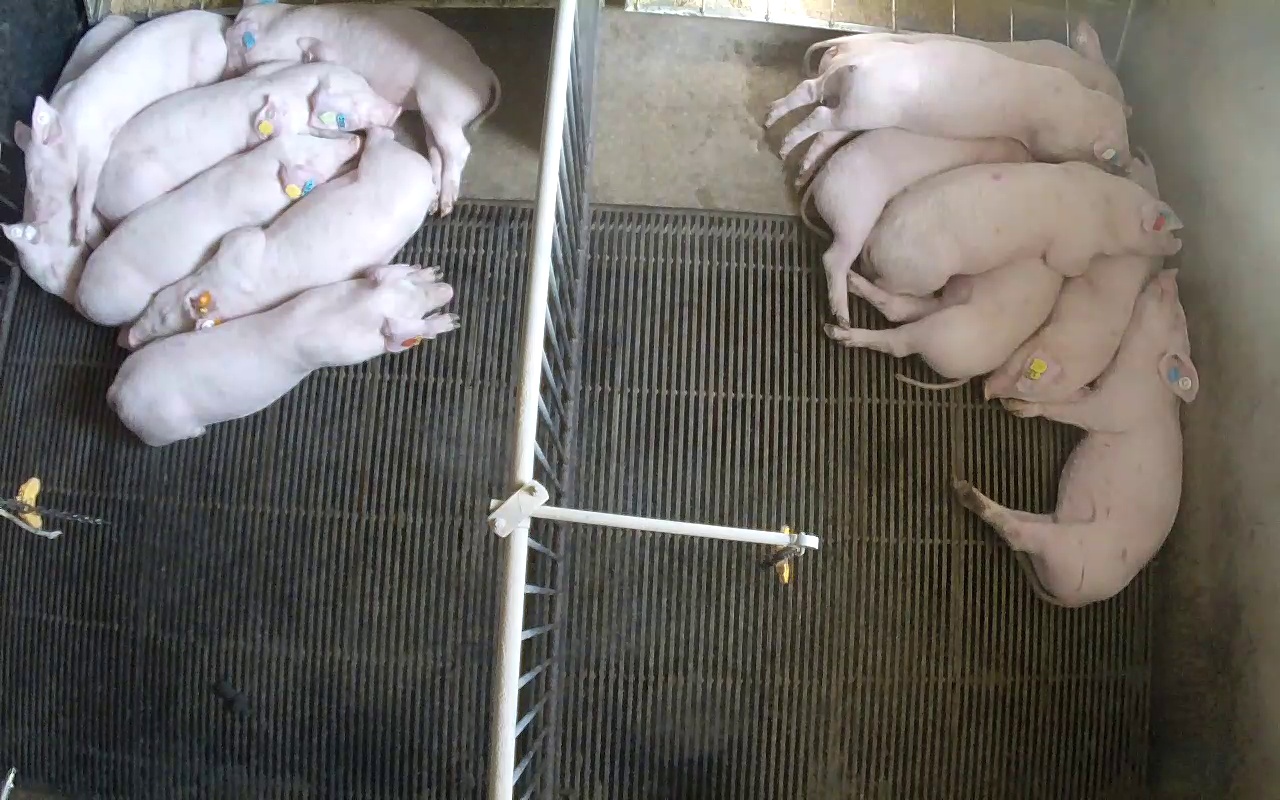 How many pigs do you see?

14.